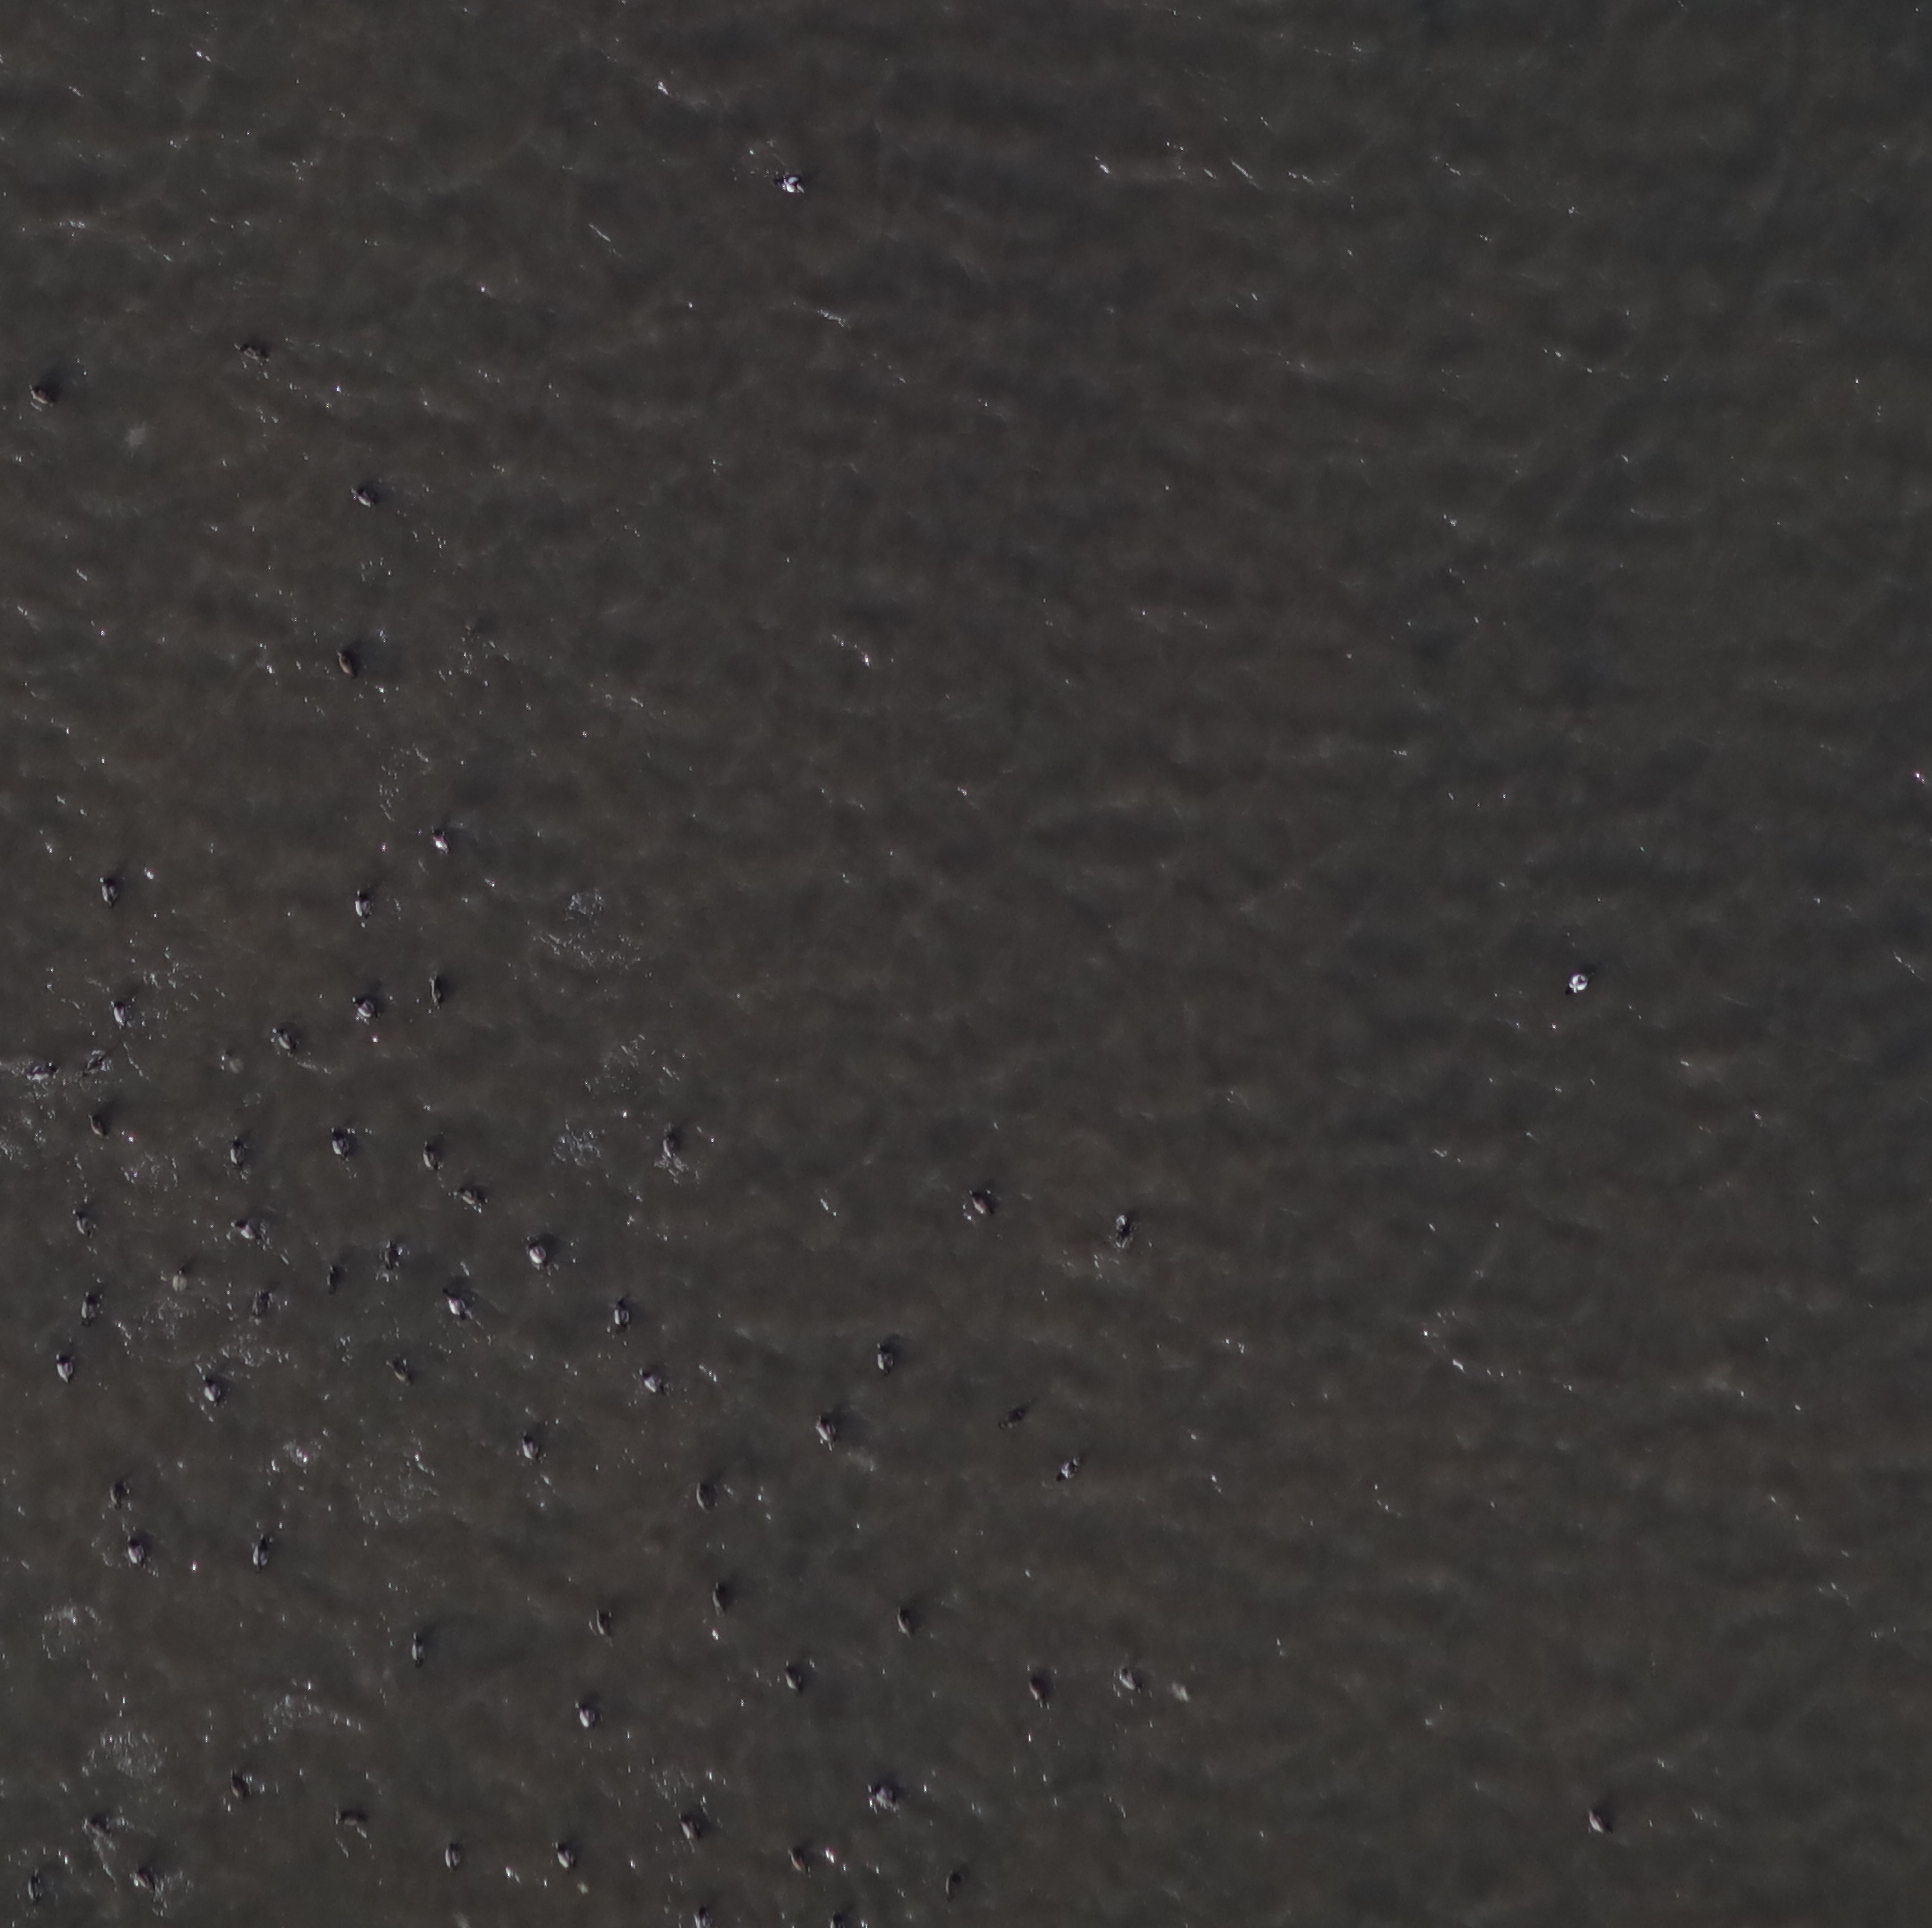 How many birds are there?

68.